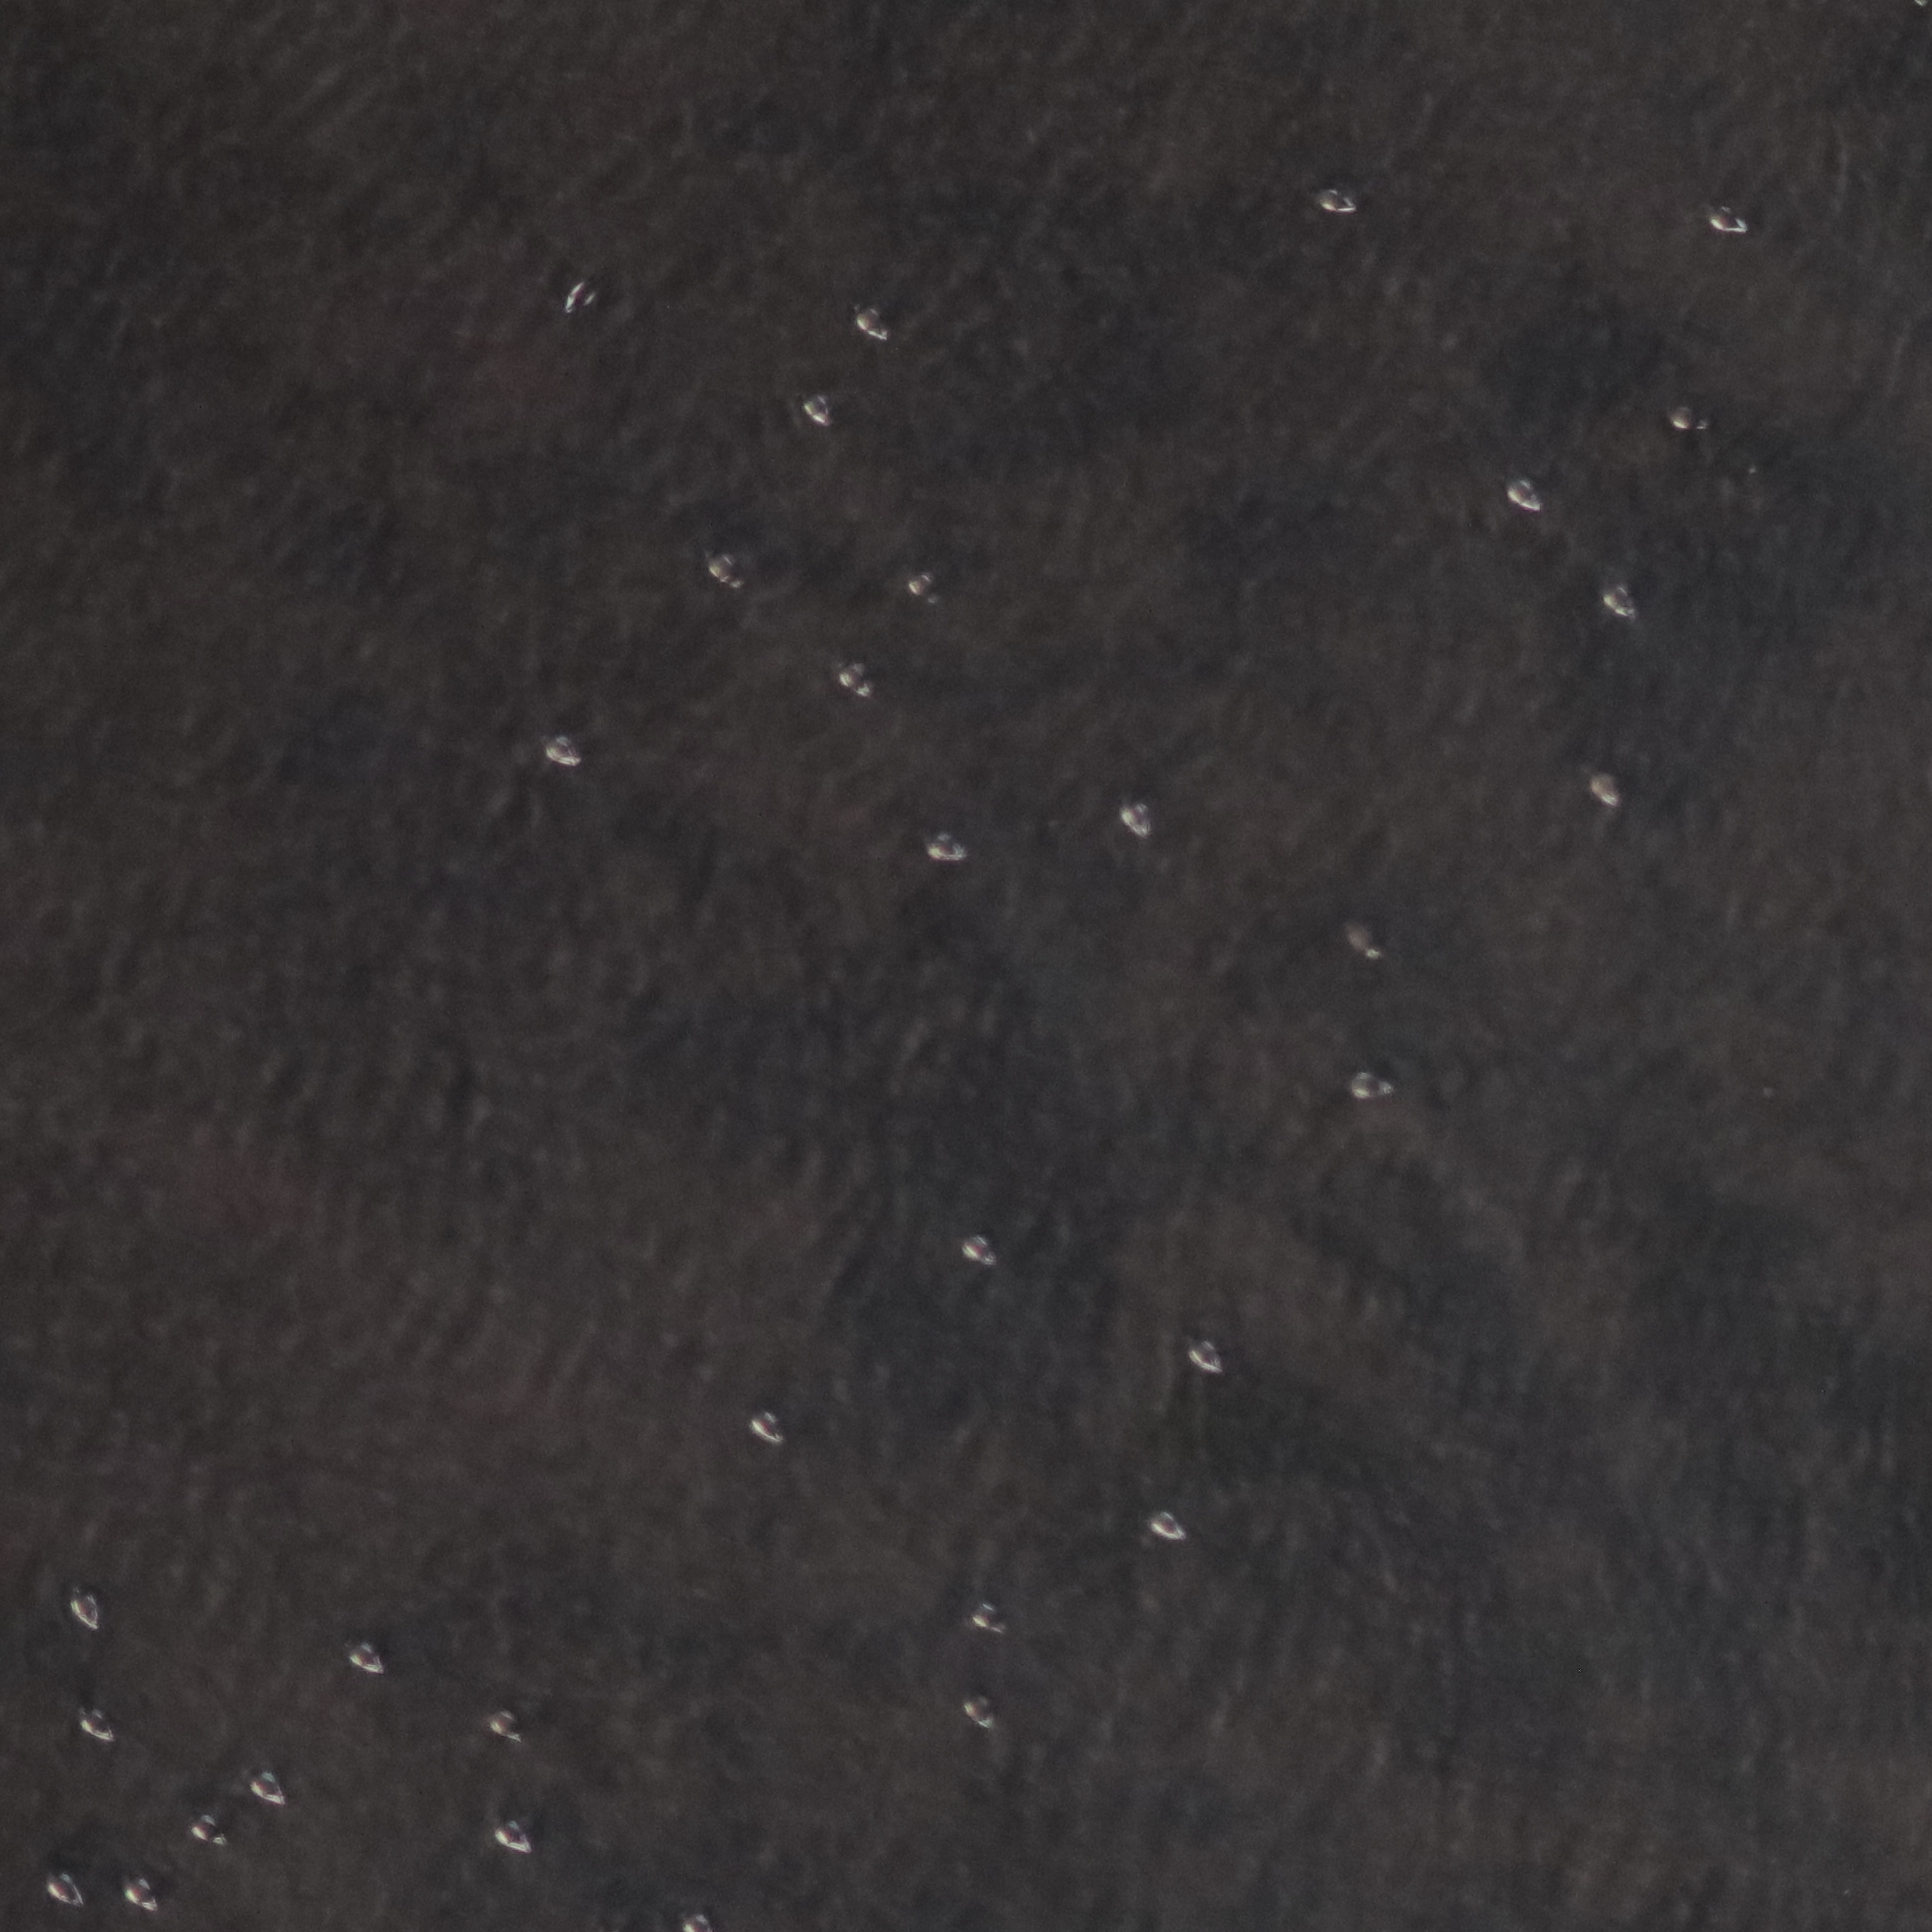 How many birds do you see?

33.